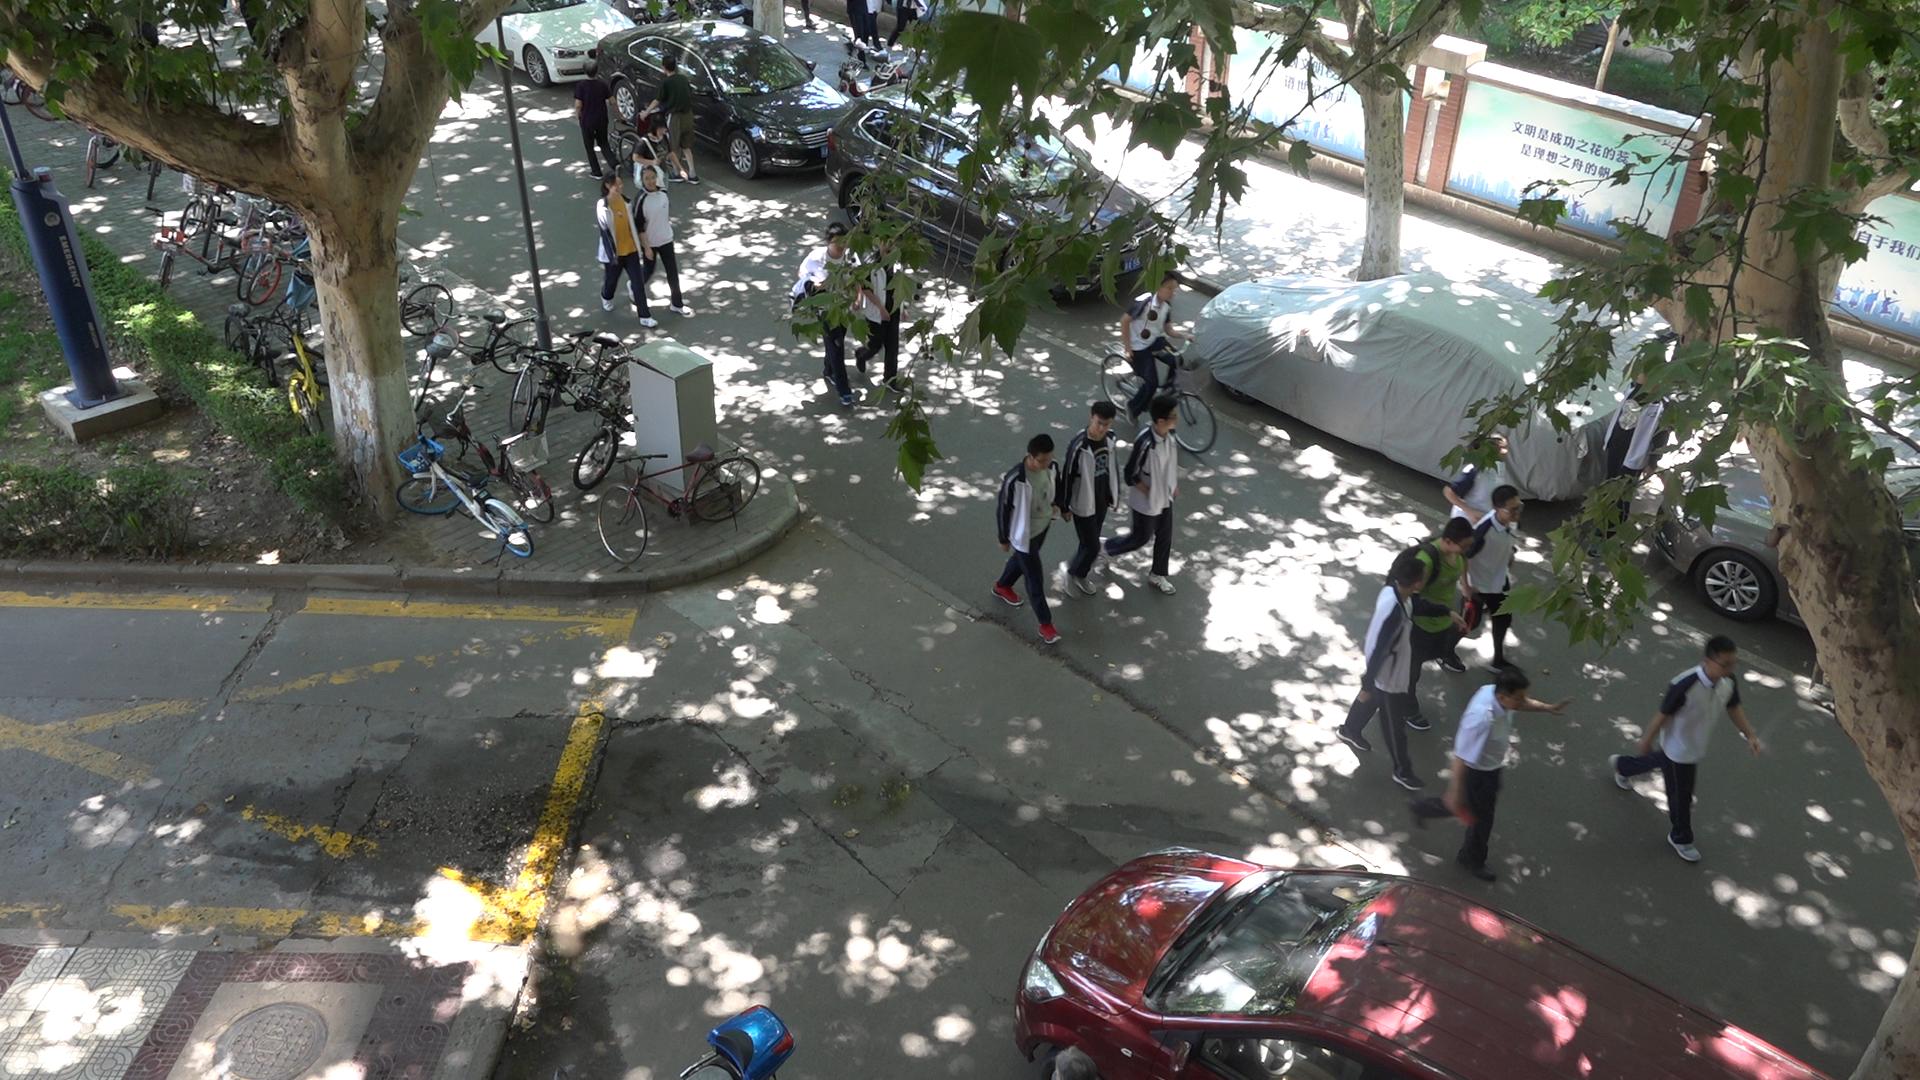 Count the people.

18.